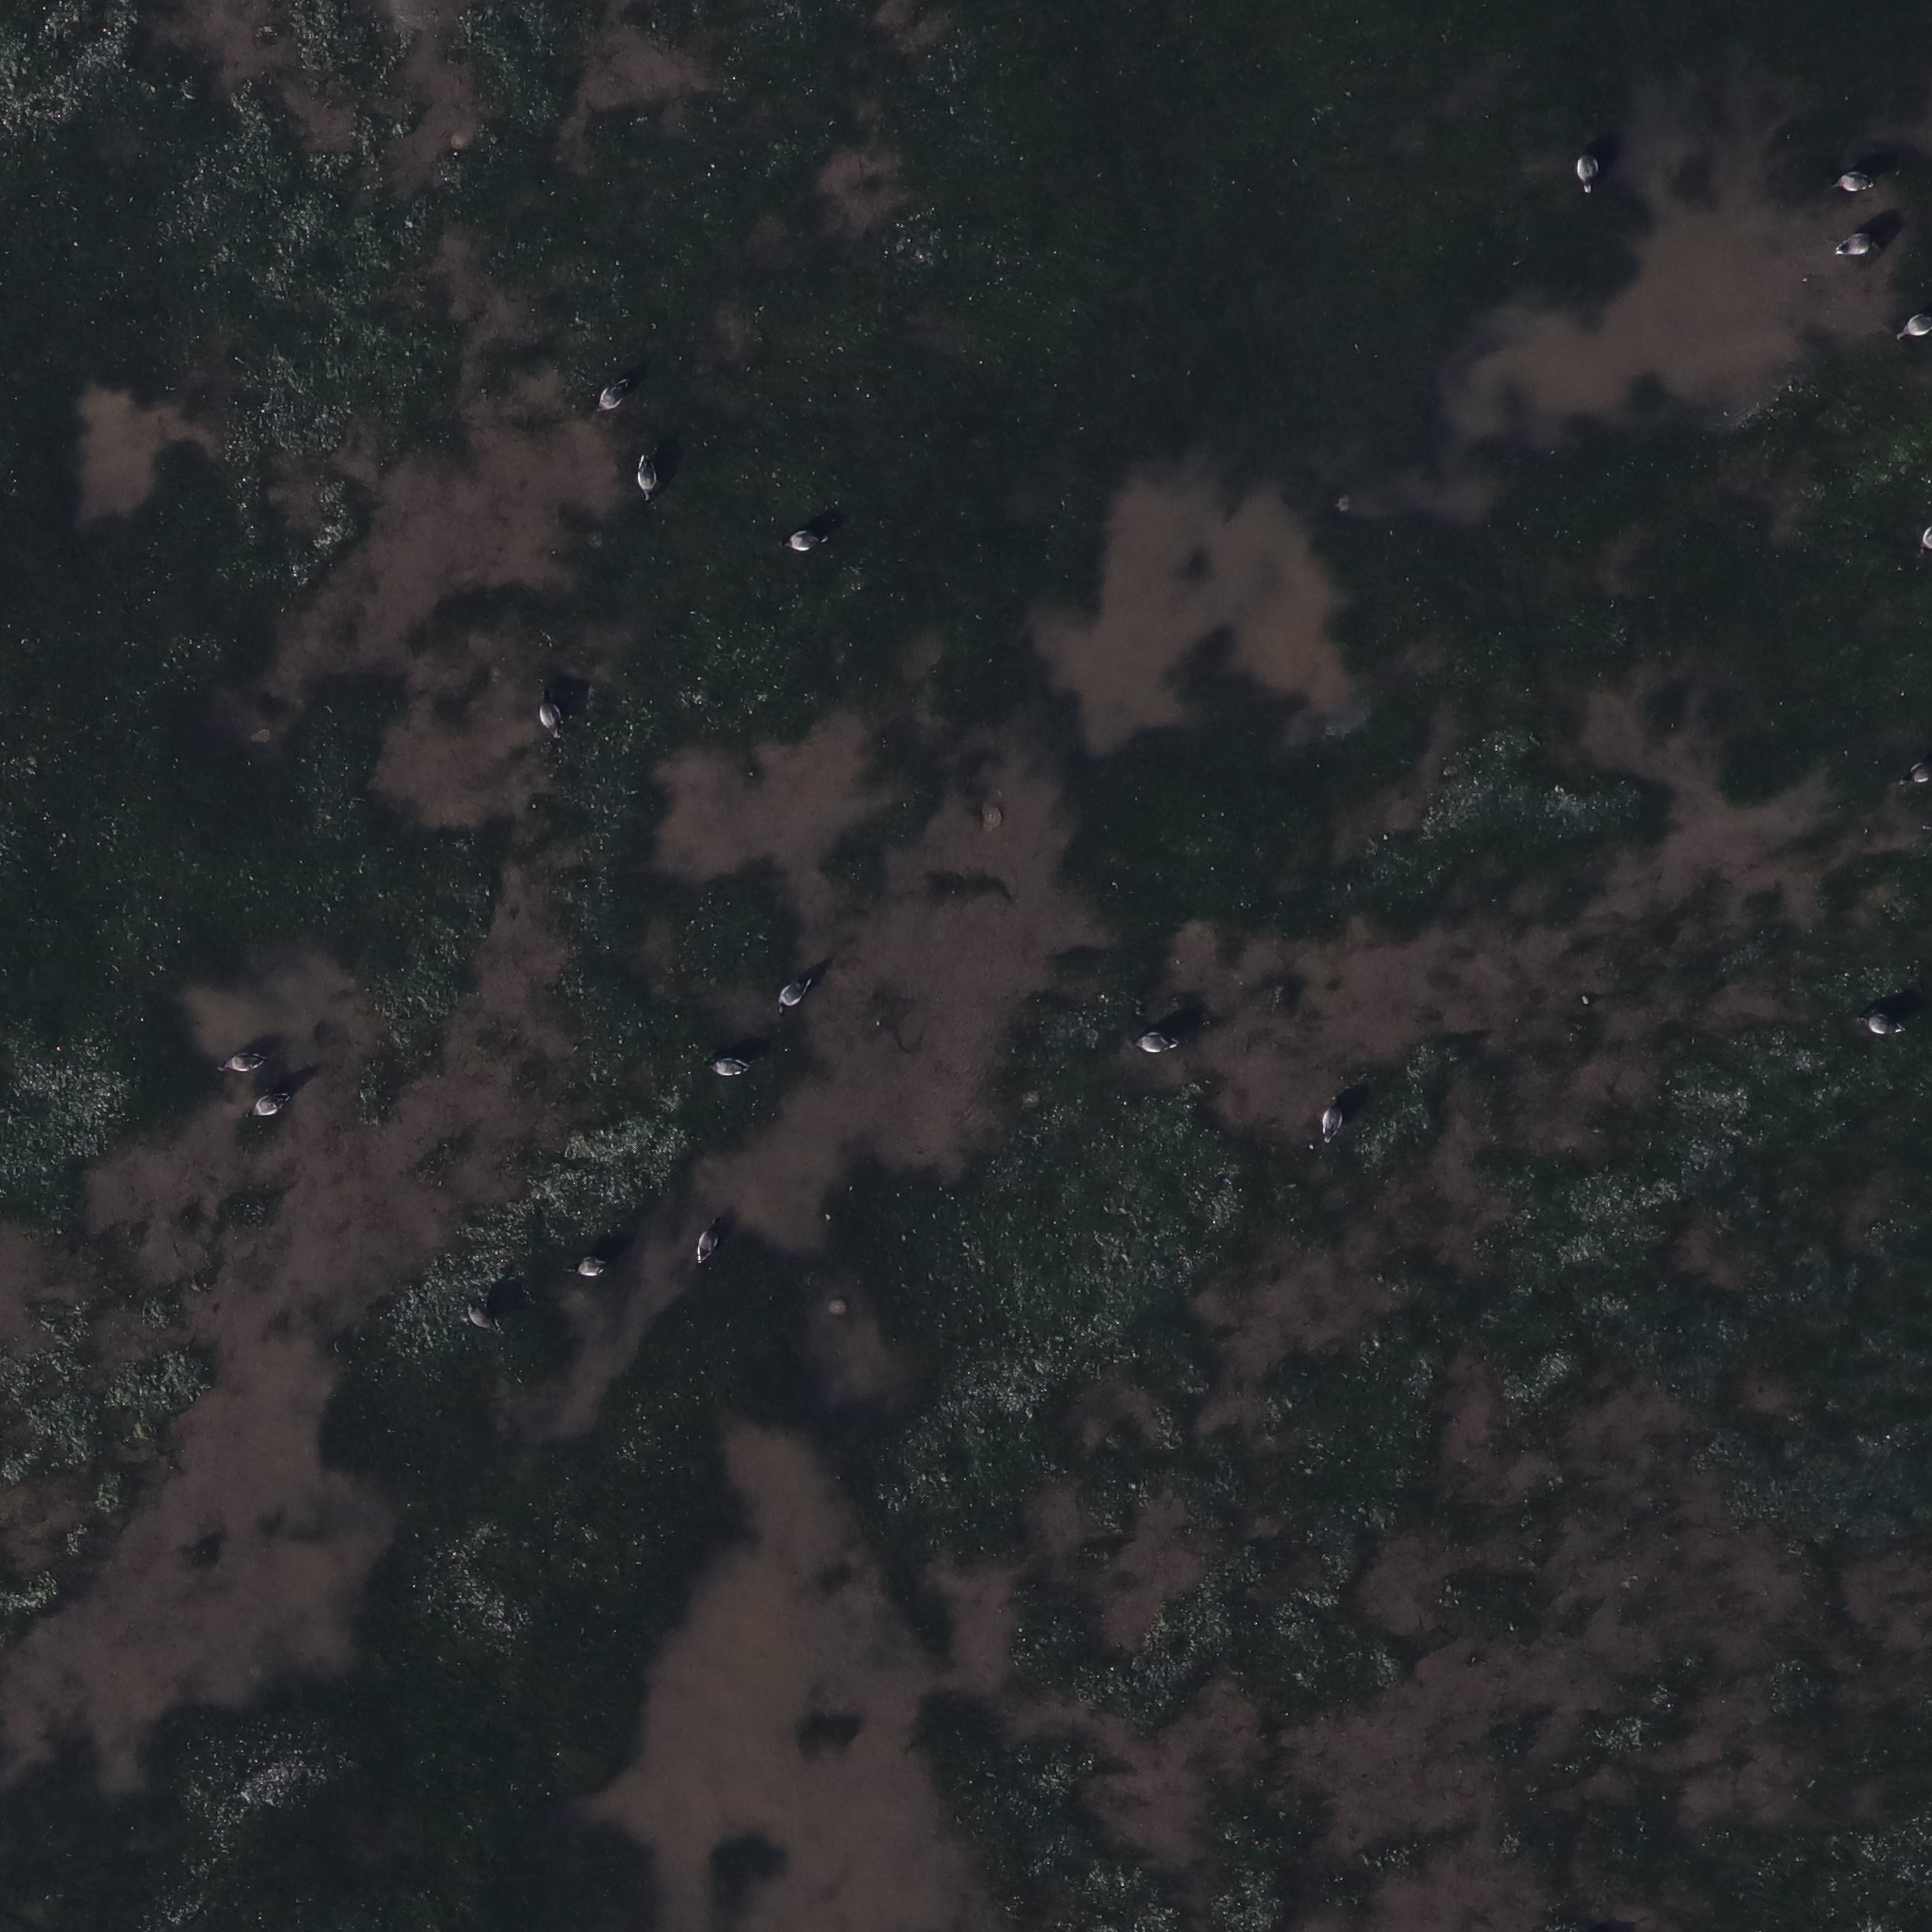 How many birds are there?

19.